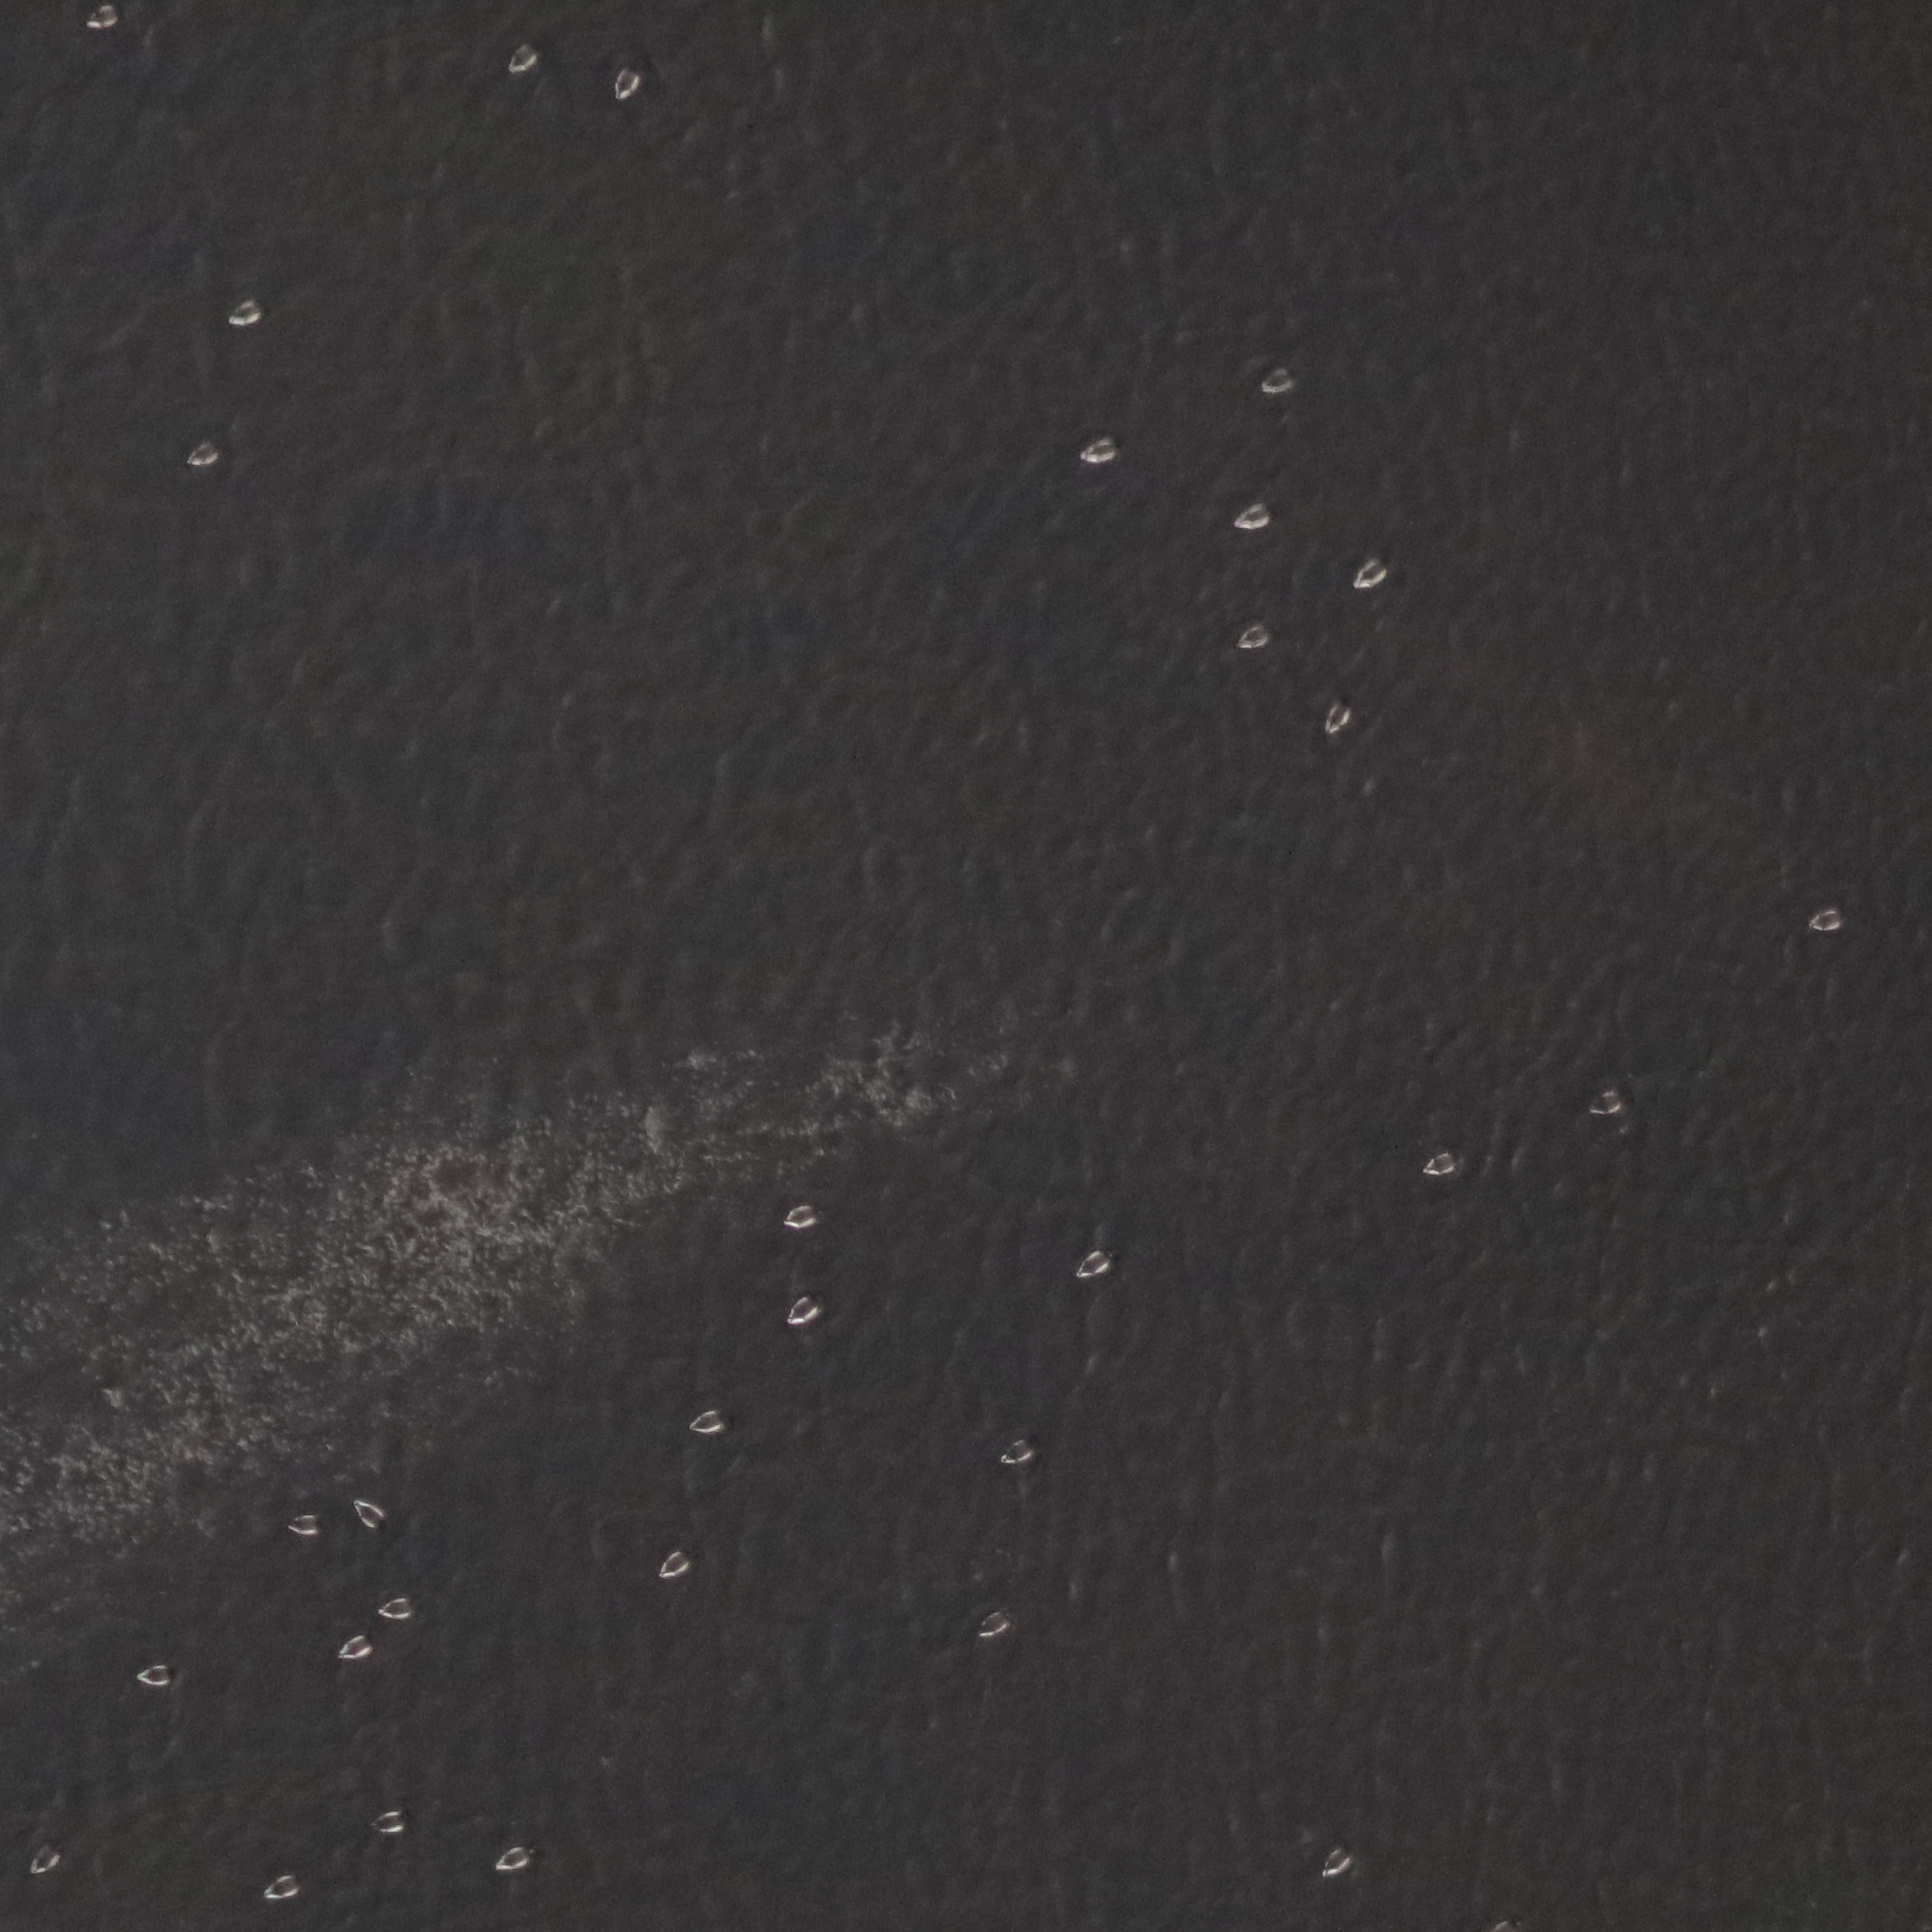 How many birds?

31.